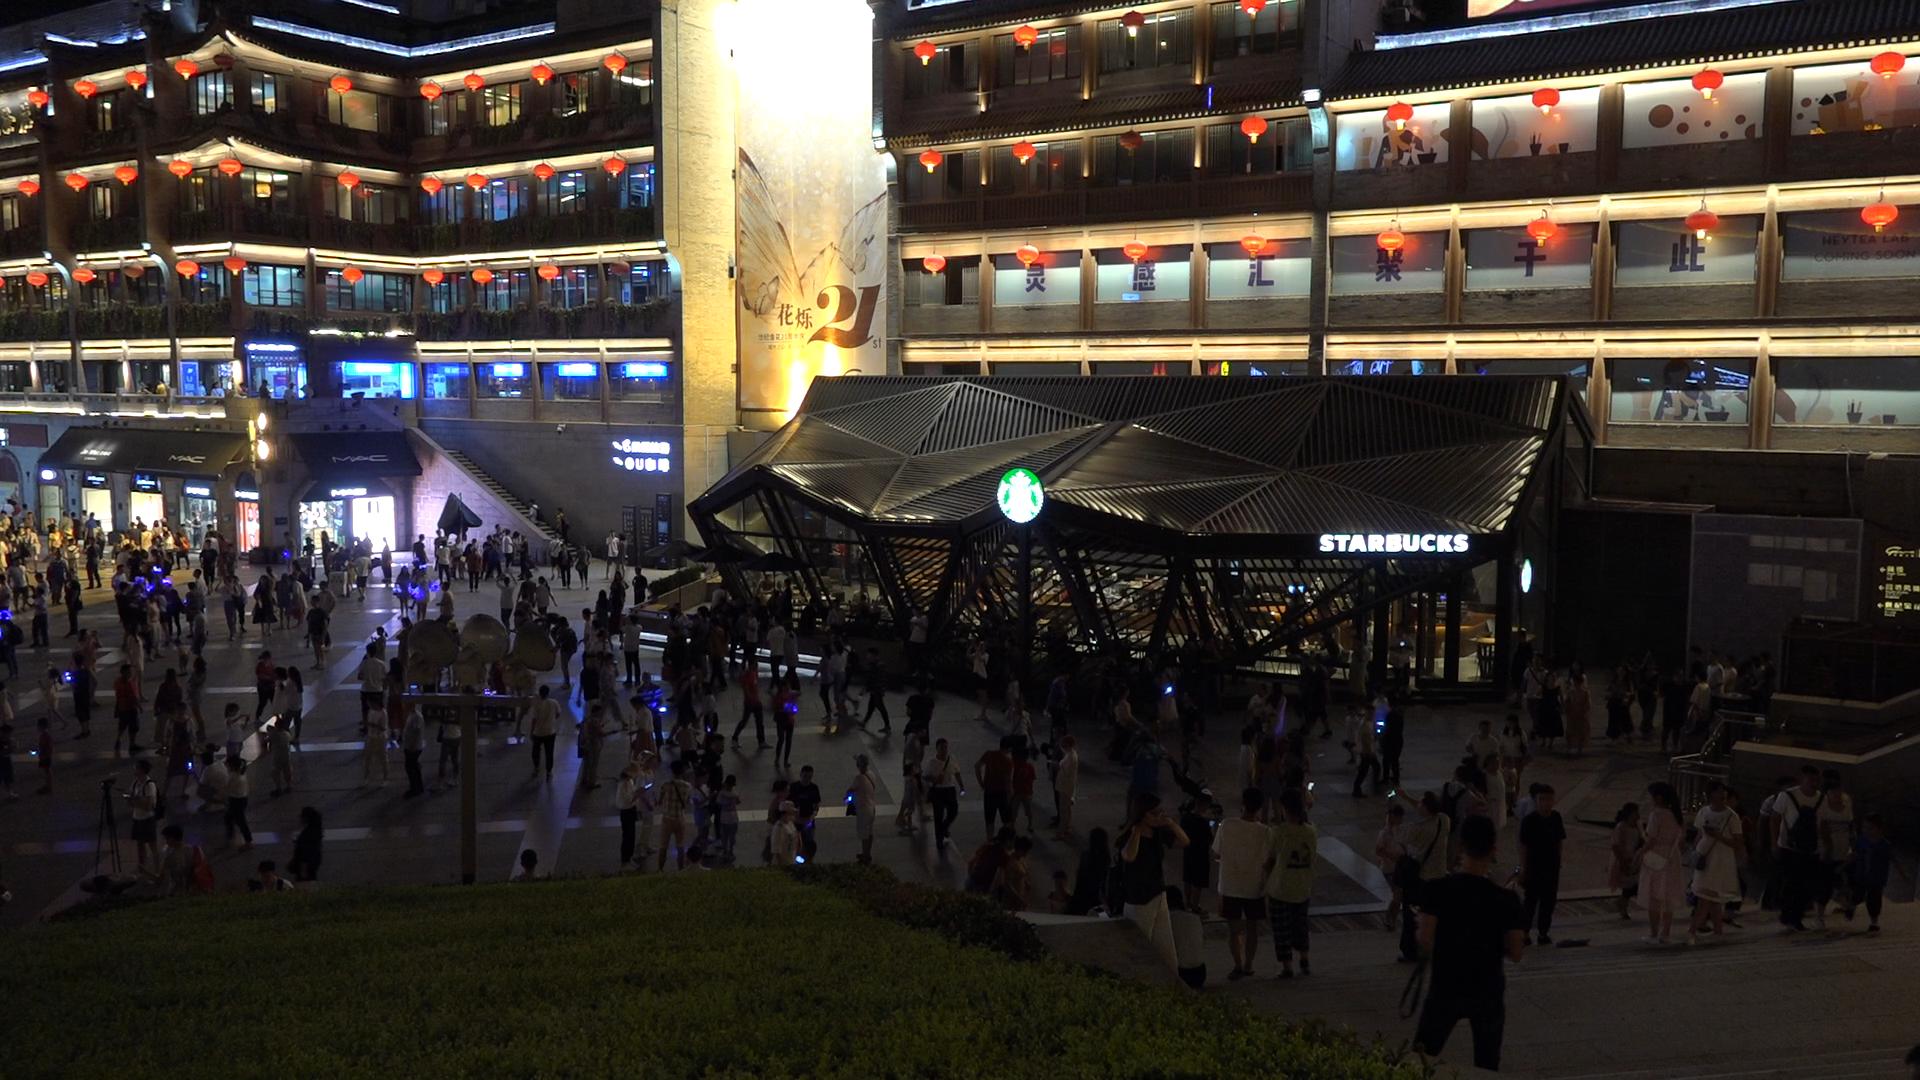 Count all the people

301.